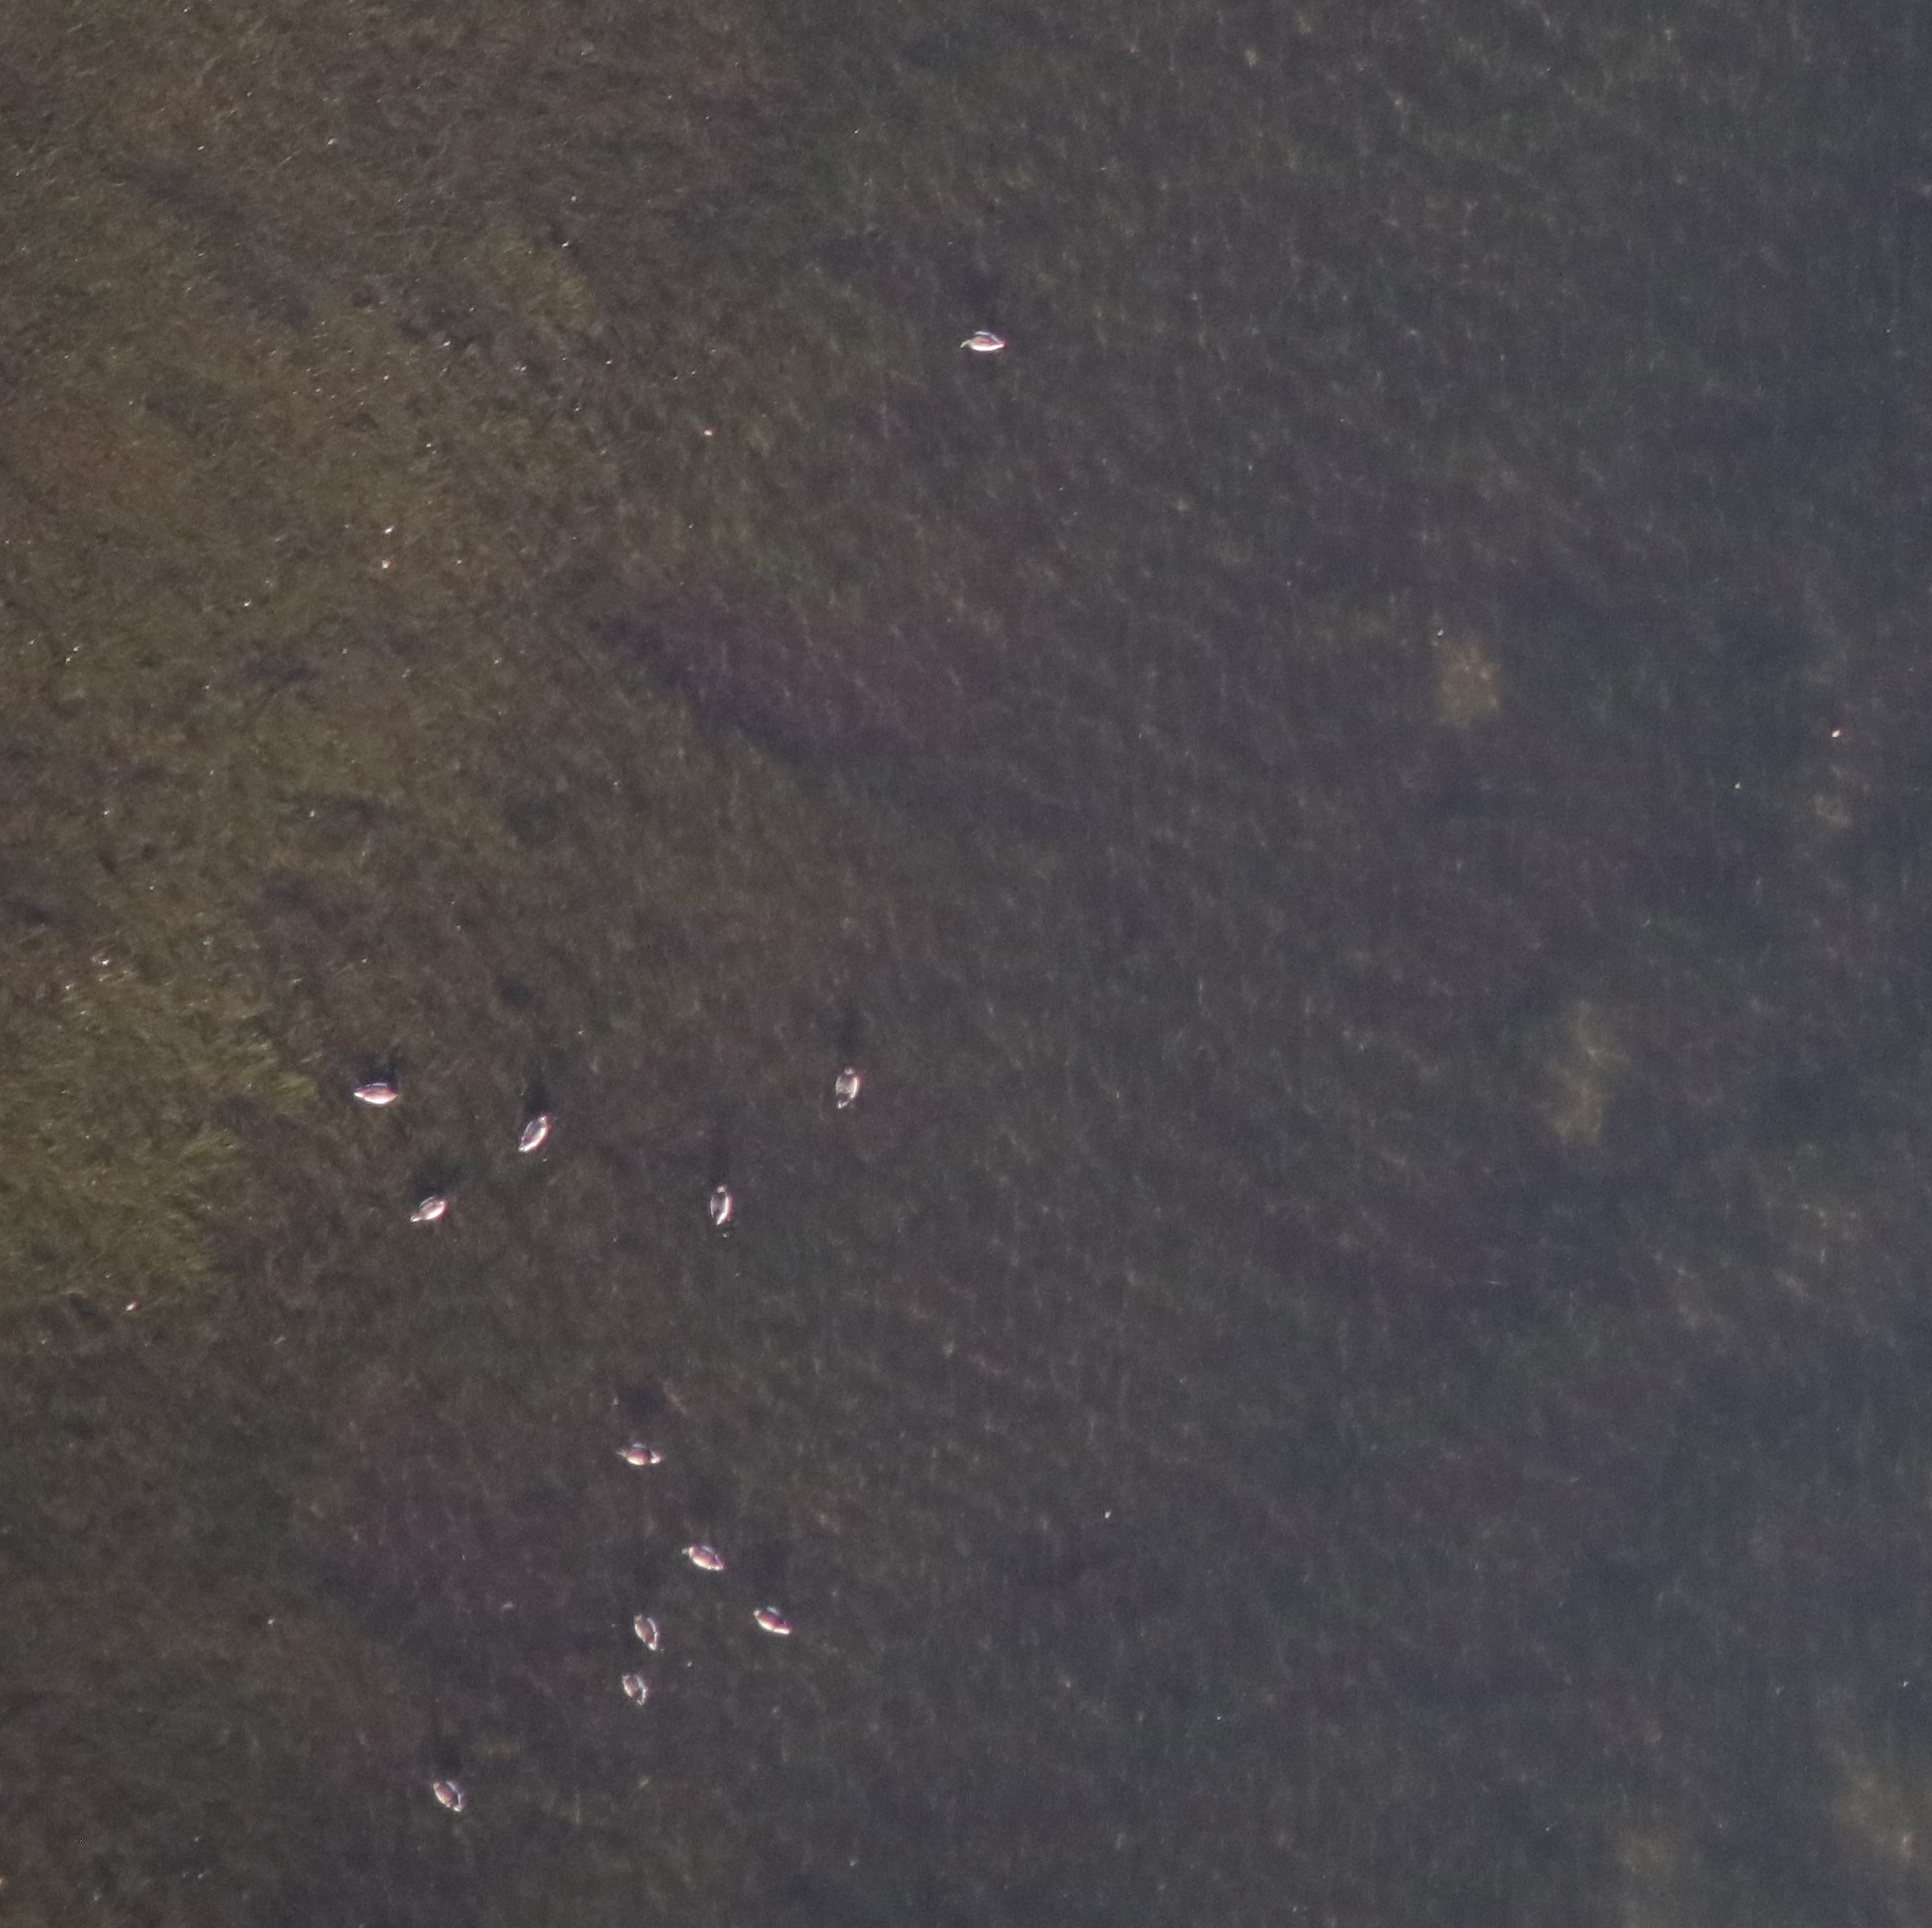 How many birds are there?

12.